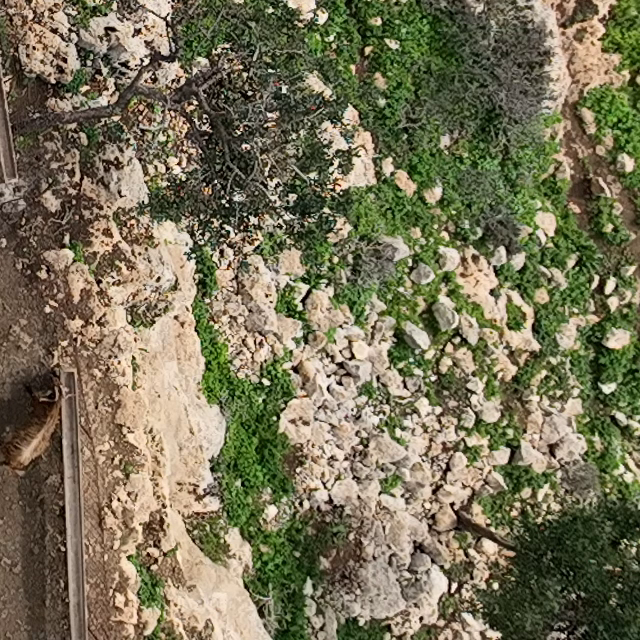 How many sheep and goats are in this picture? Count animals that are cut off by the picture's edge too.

1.